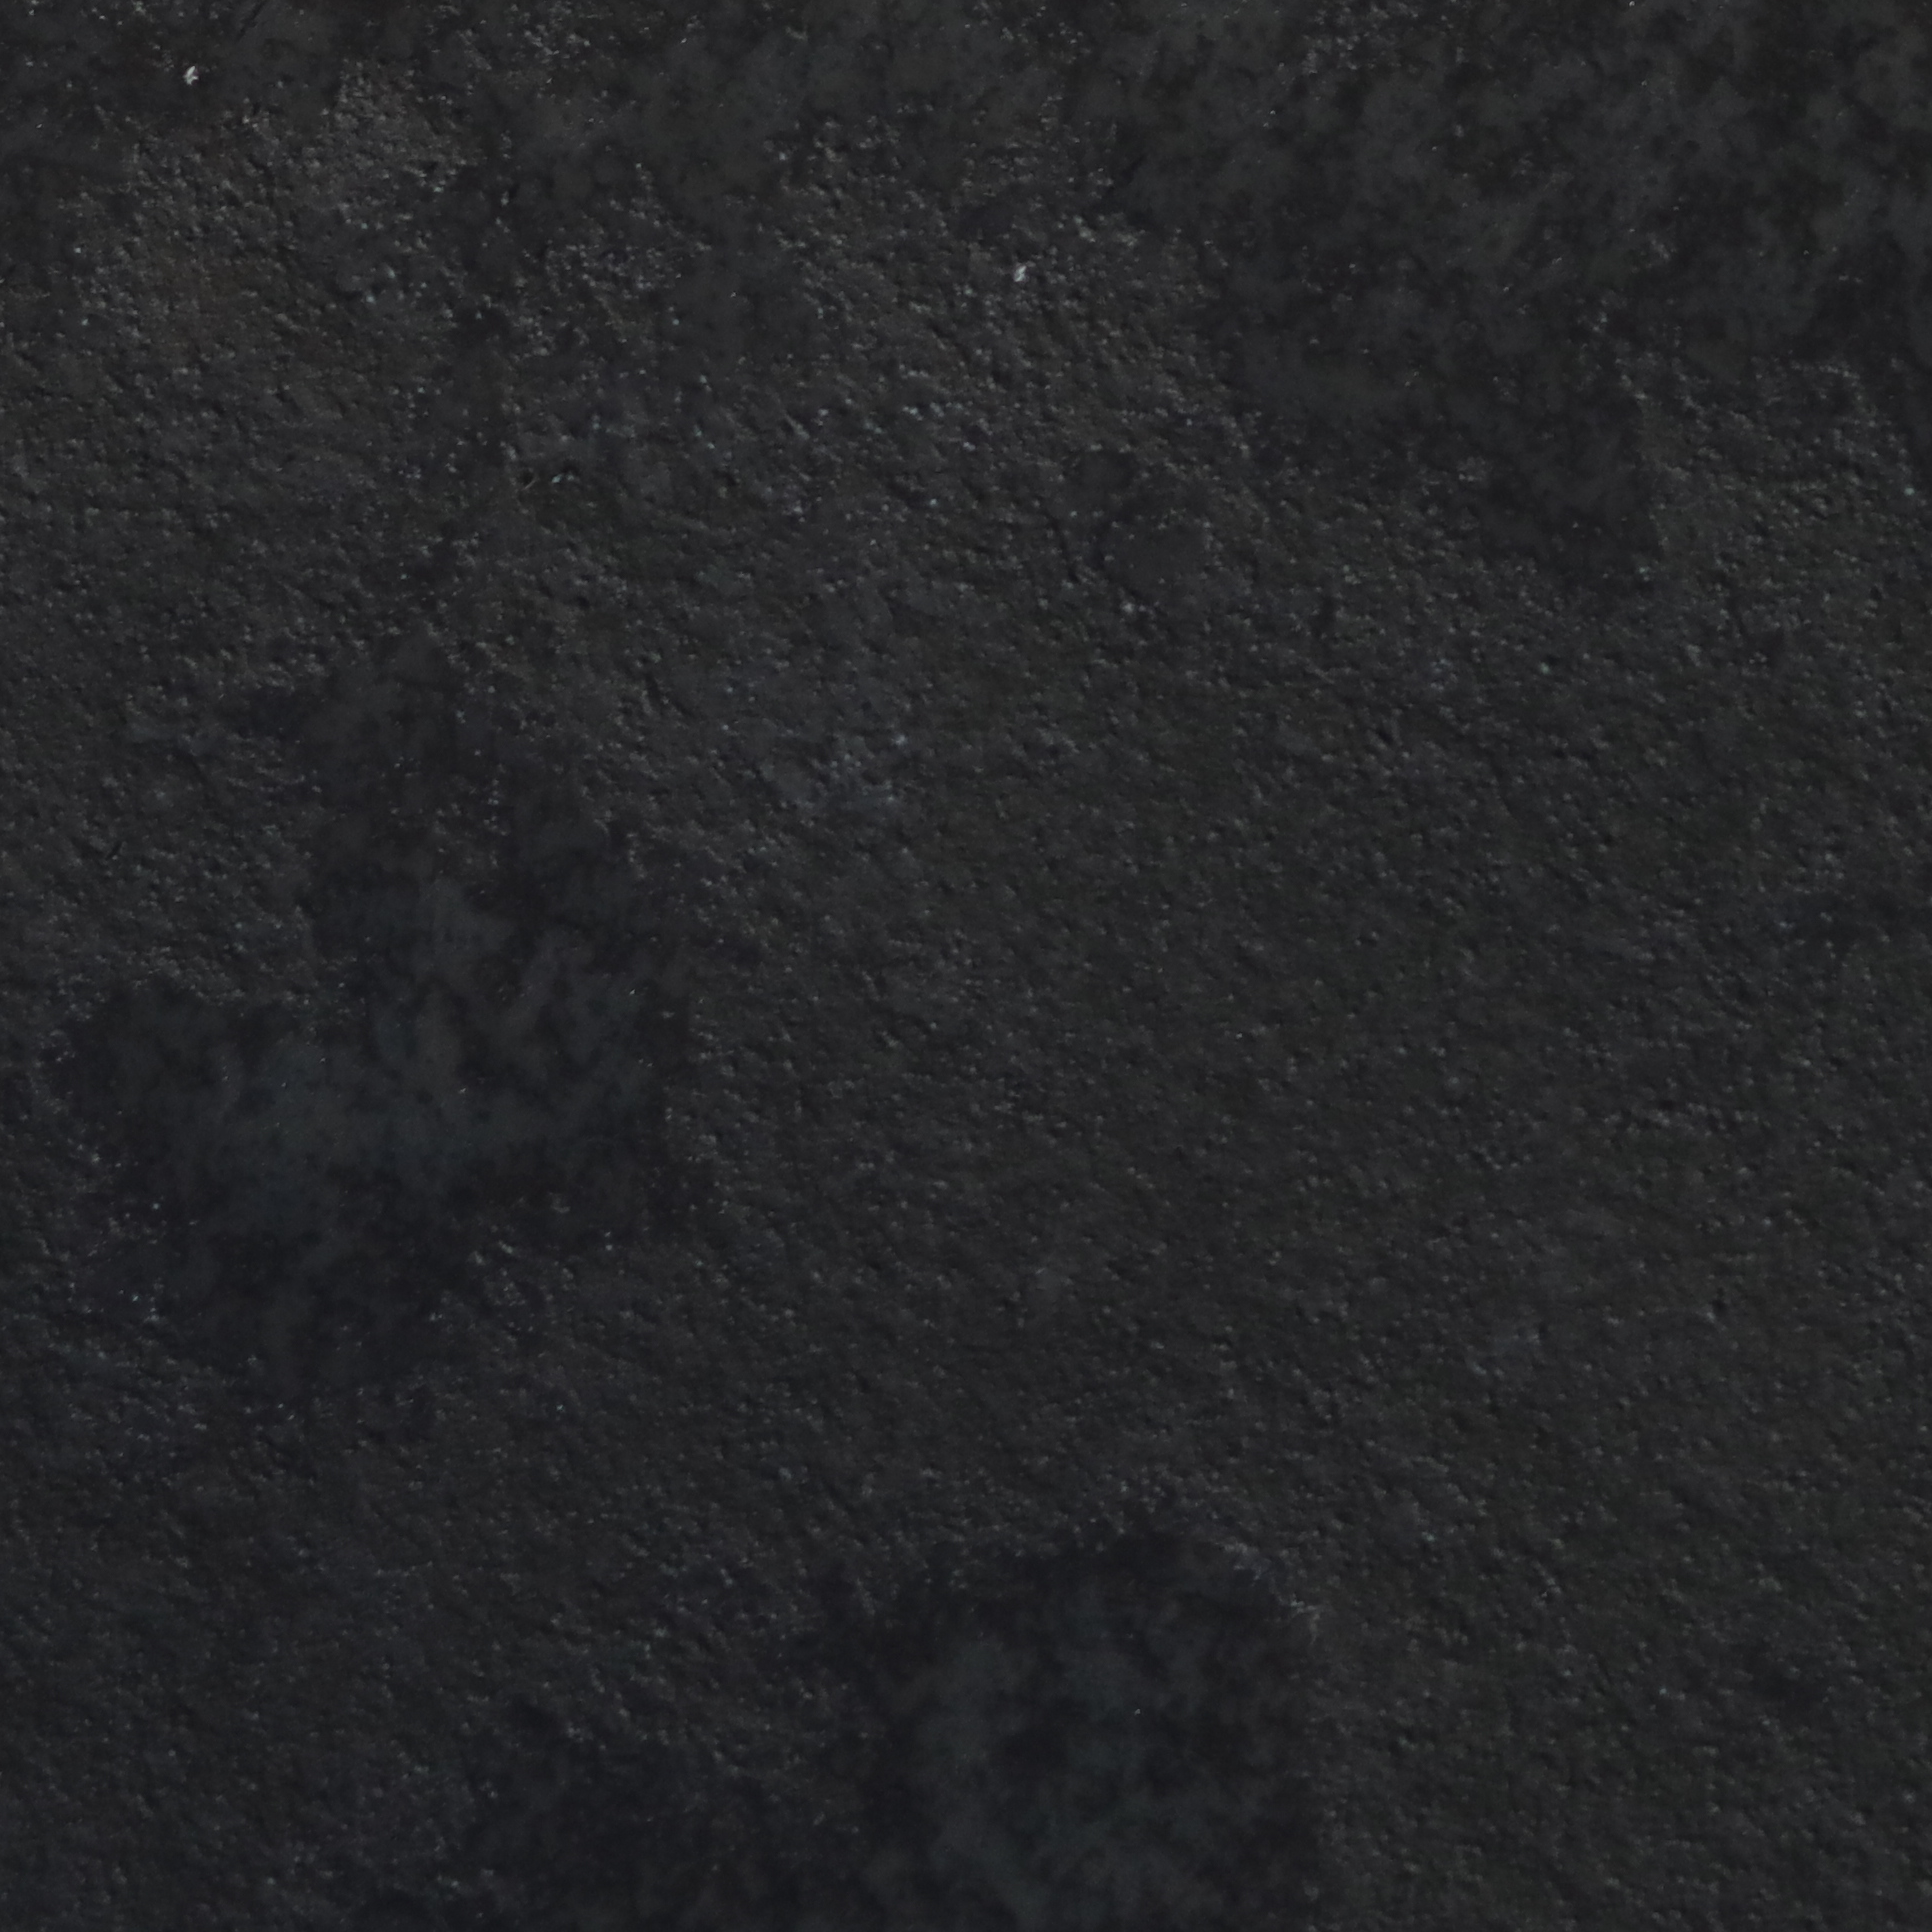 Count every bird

1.